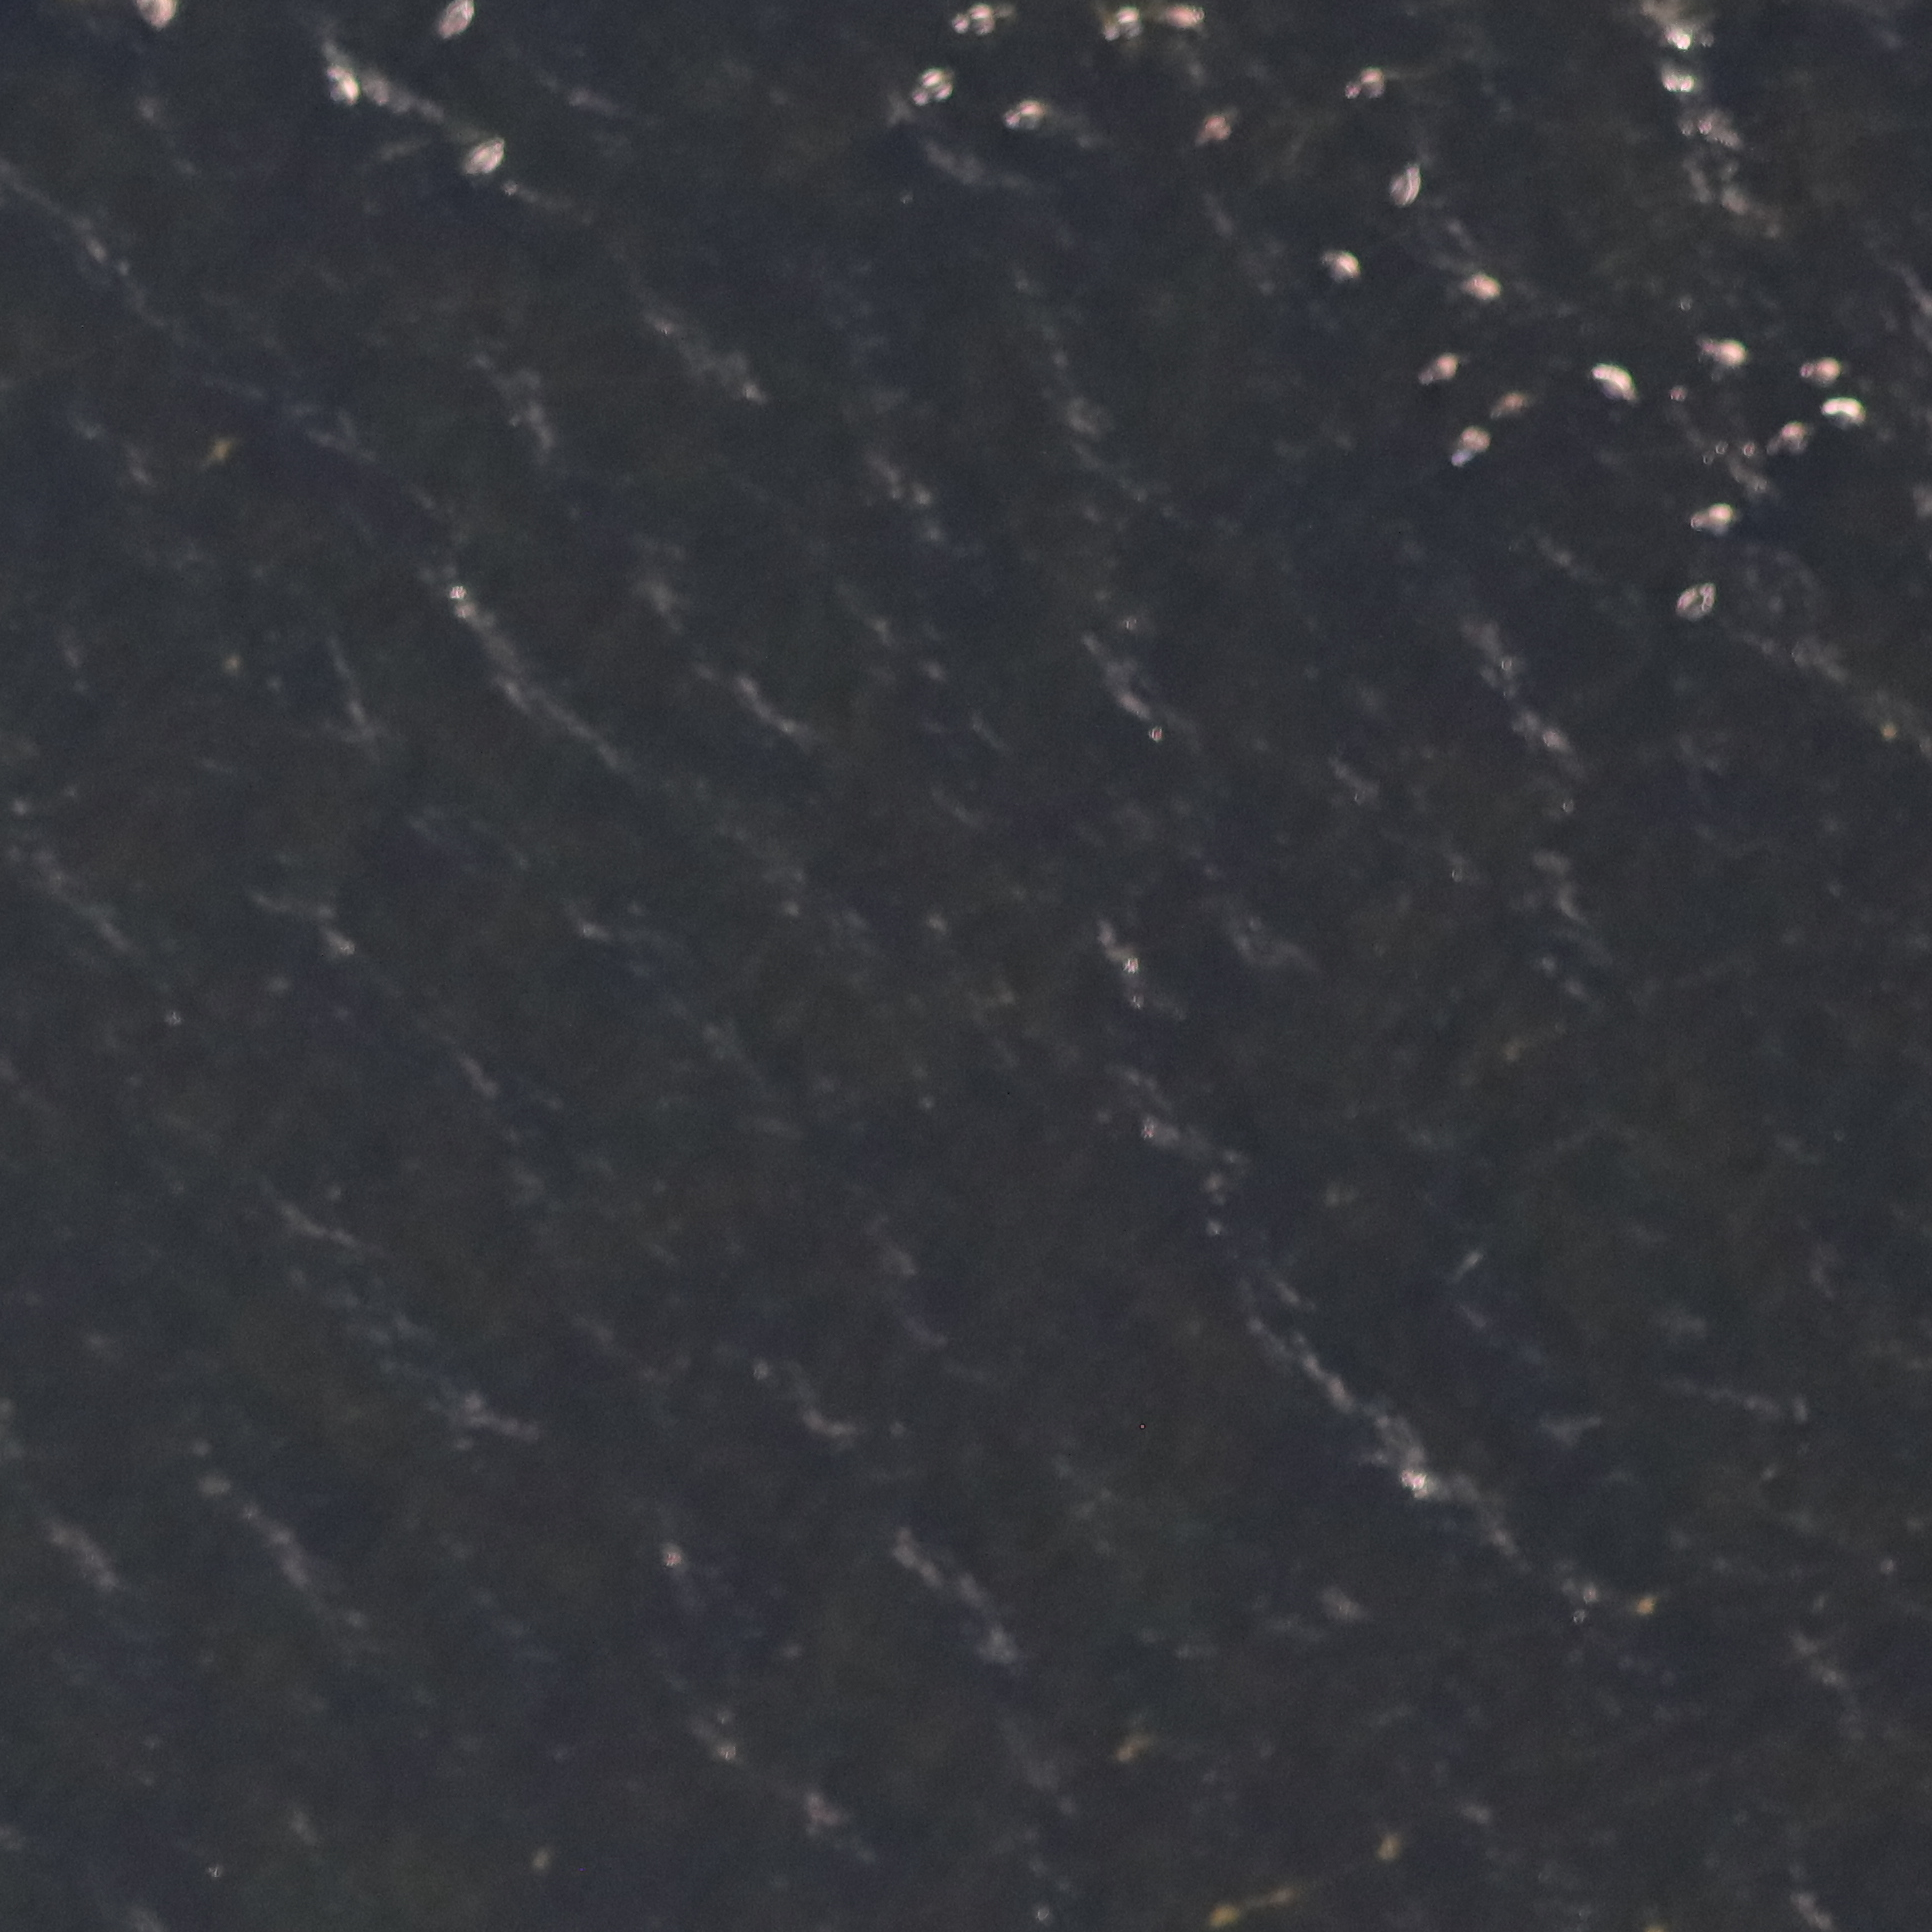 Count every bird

24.